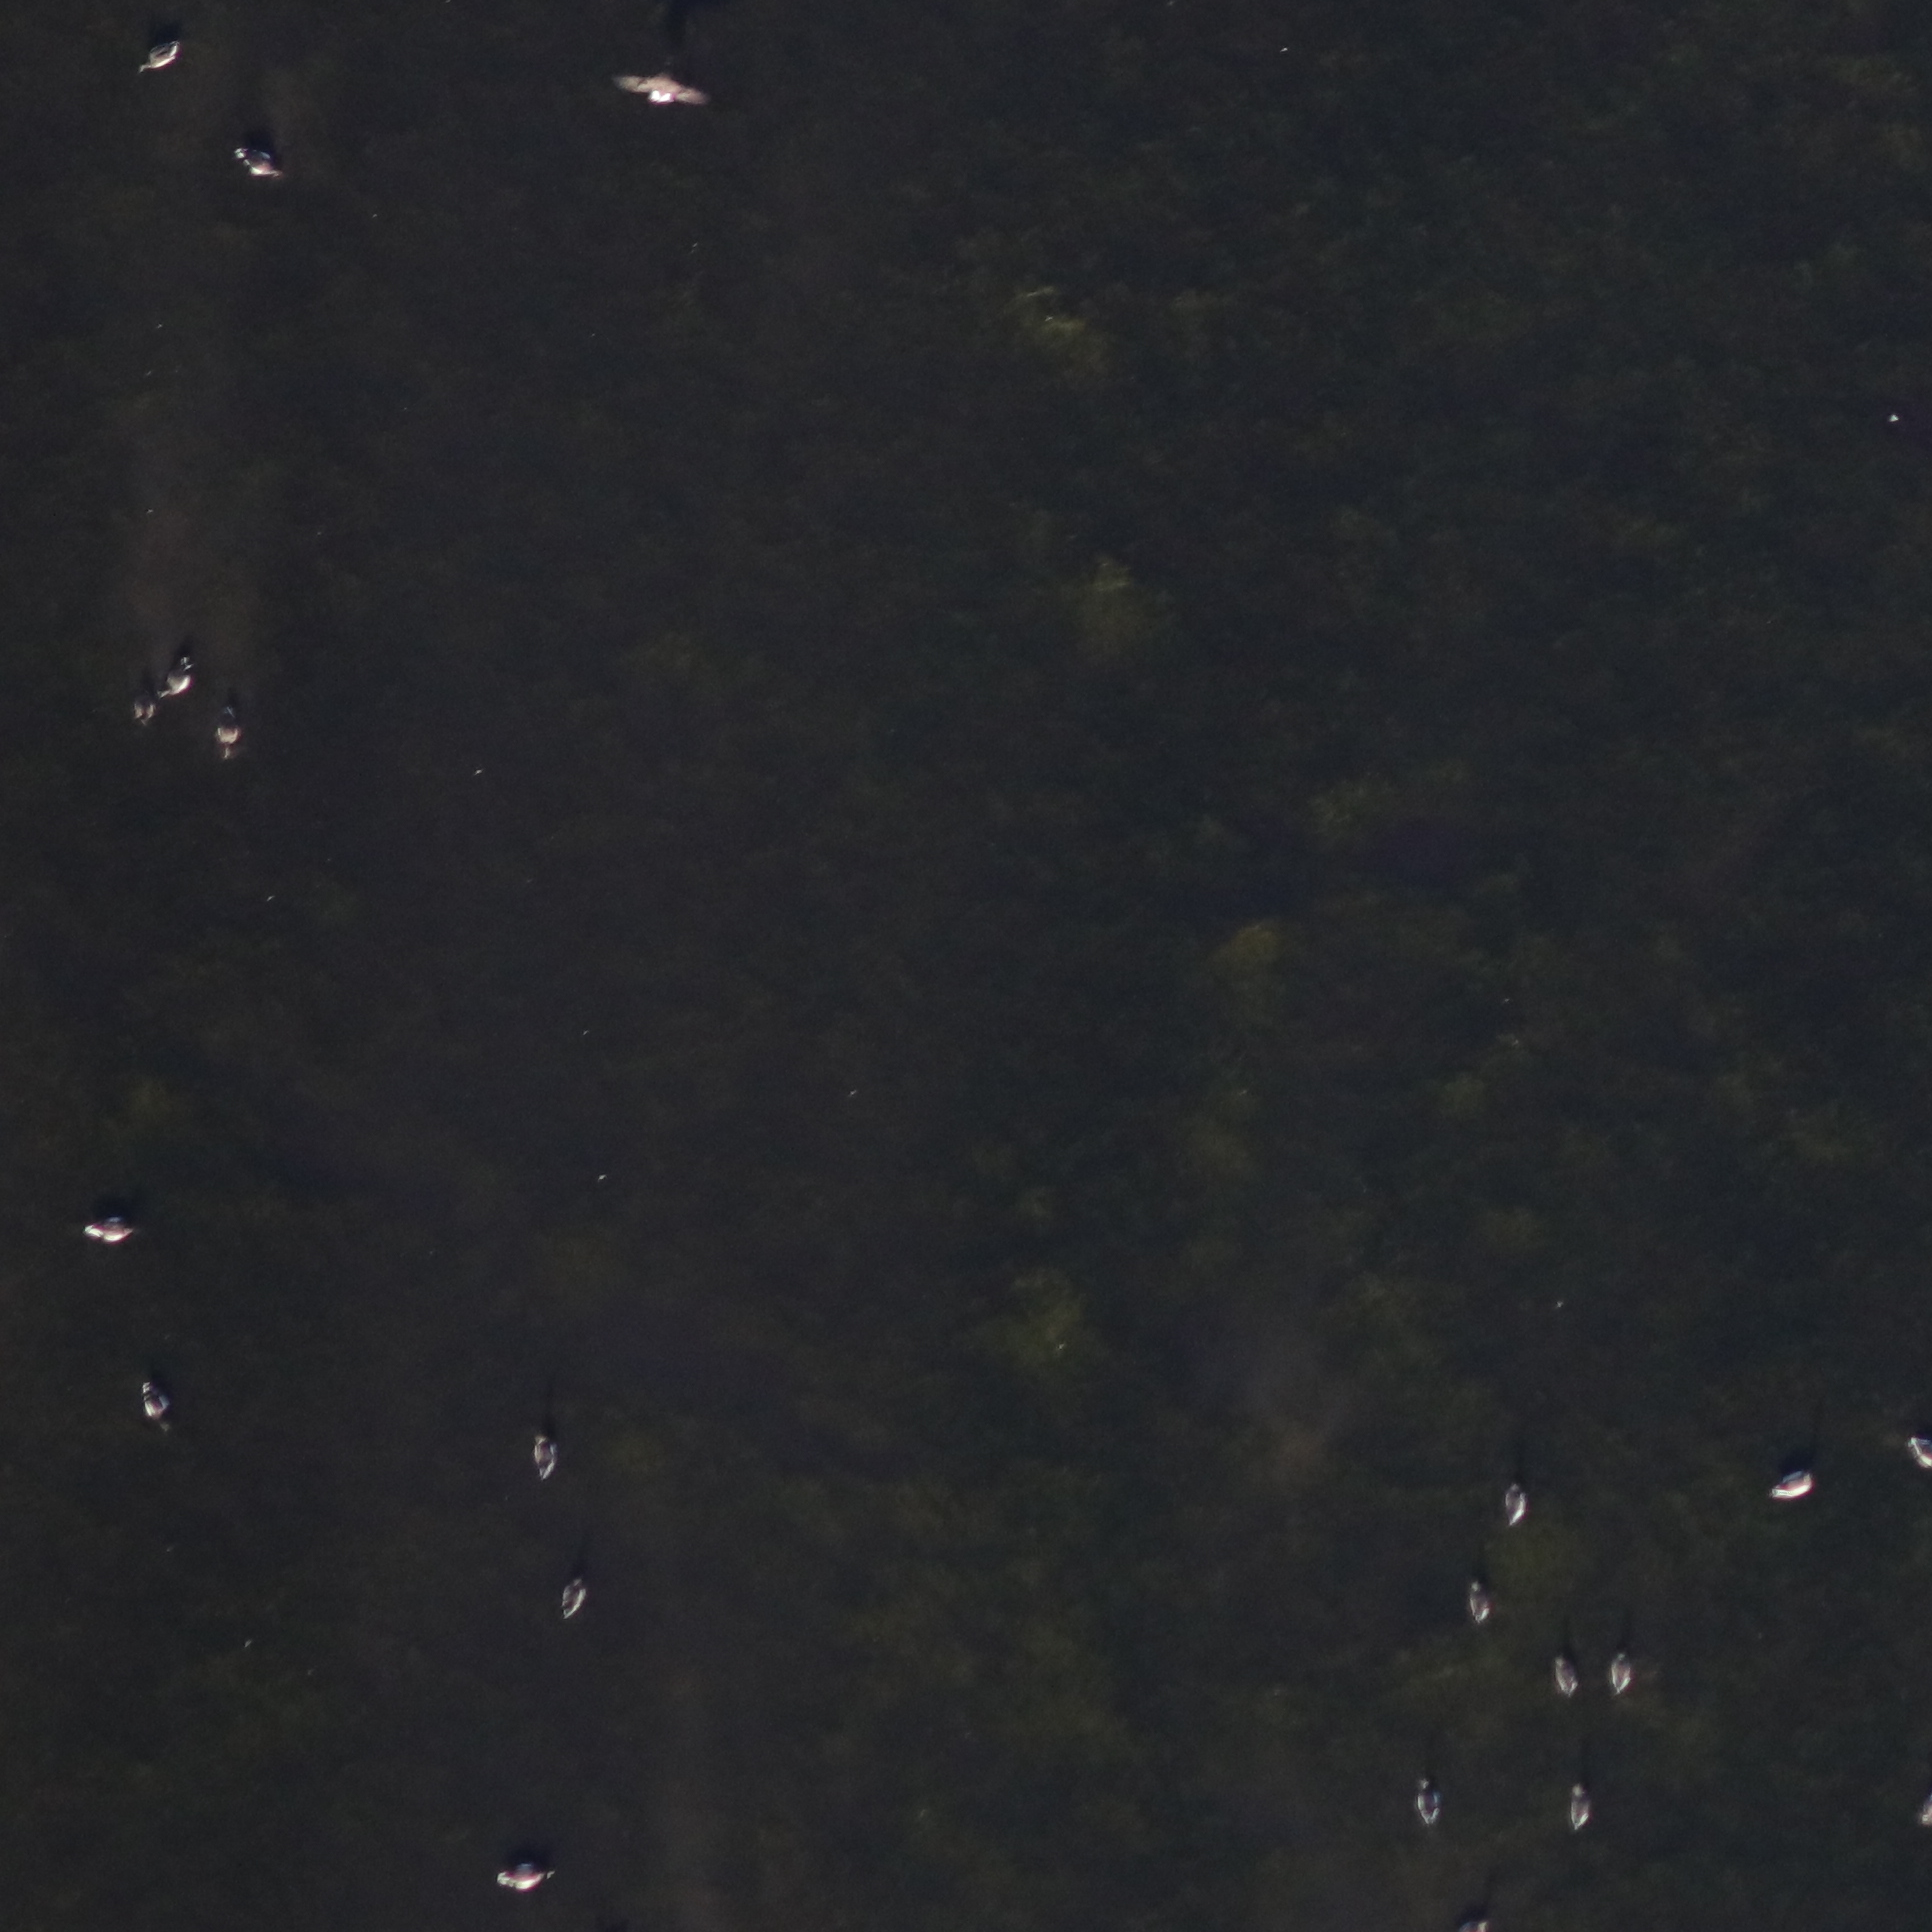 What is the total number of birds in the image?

19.